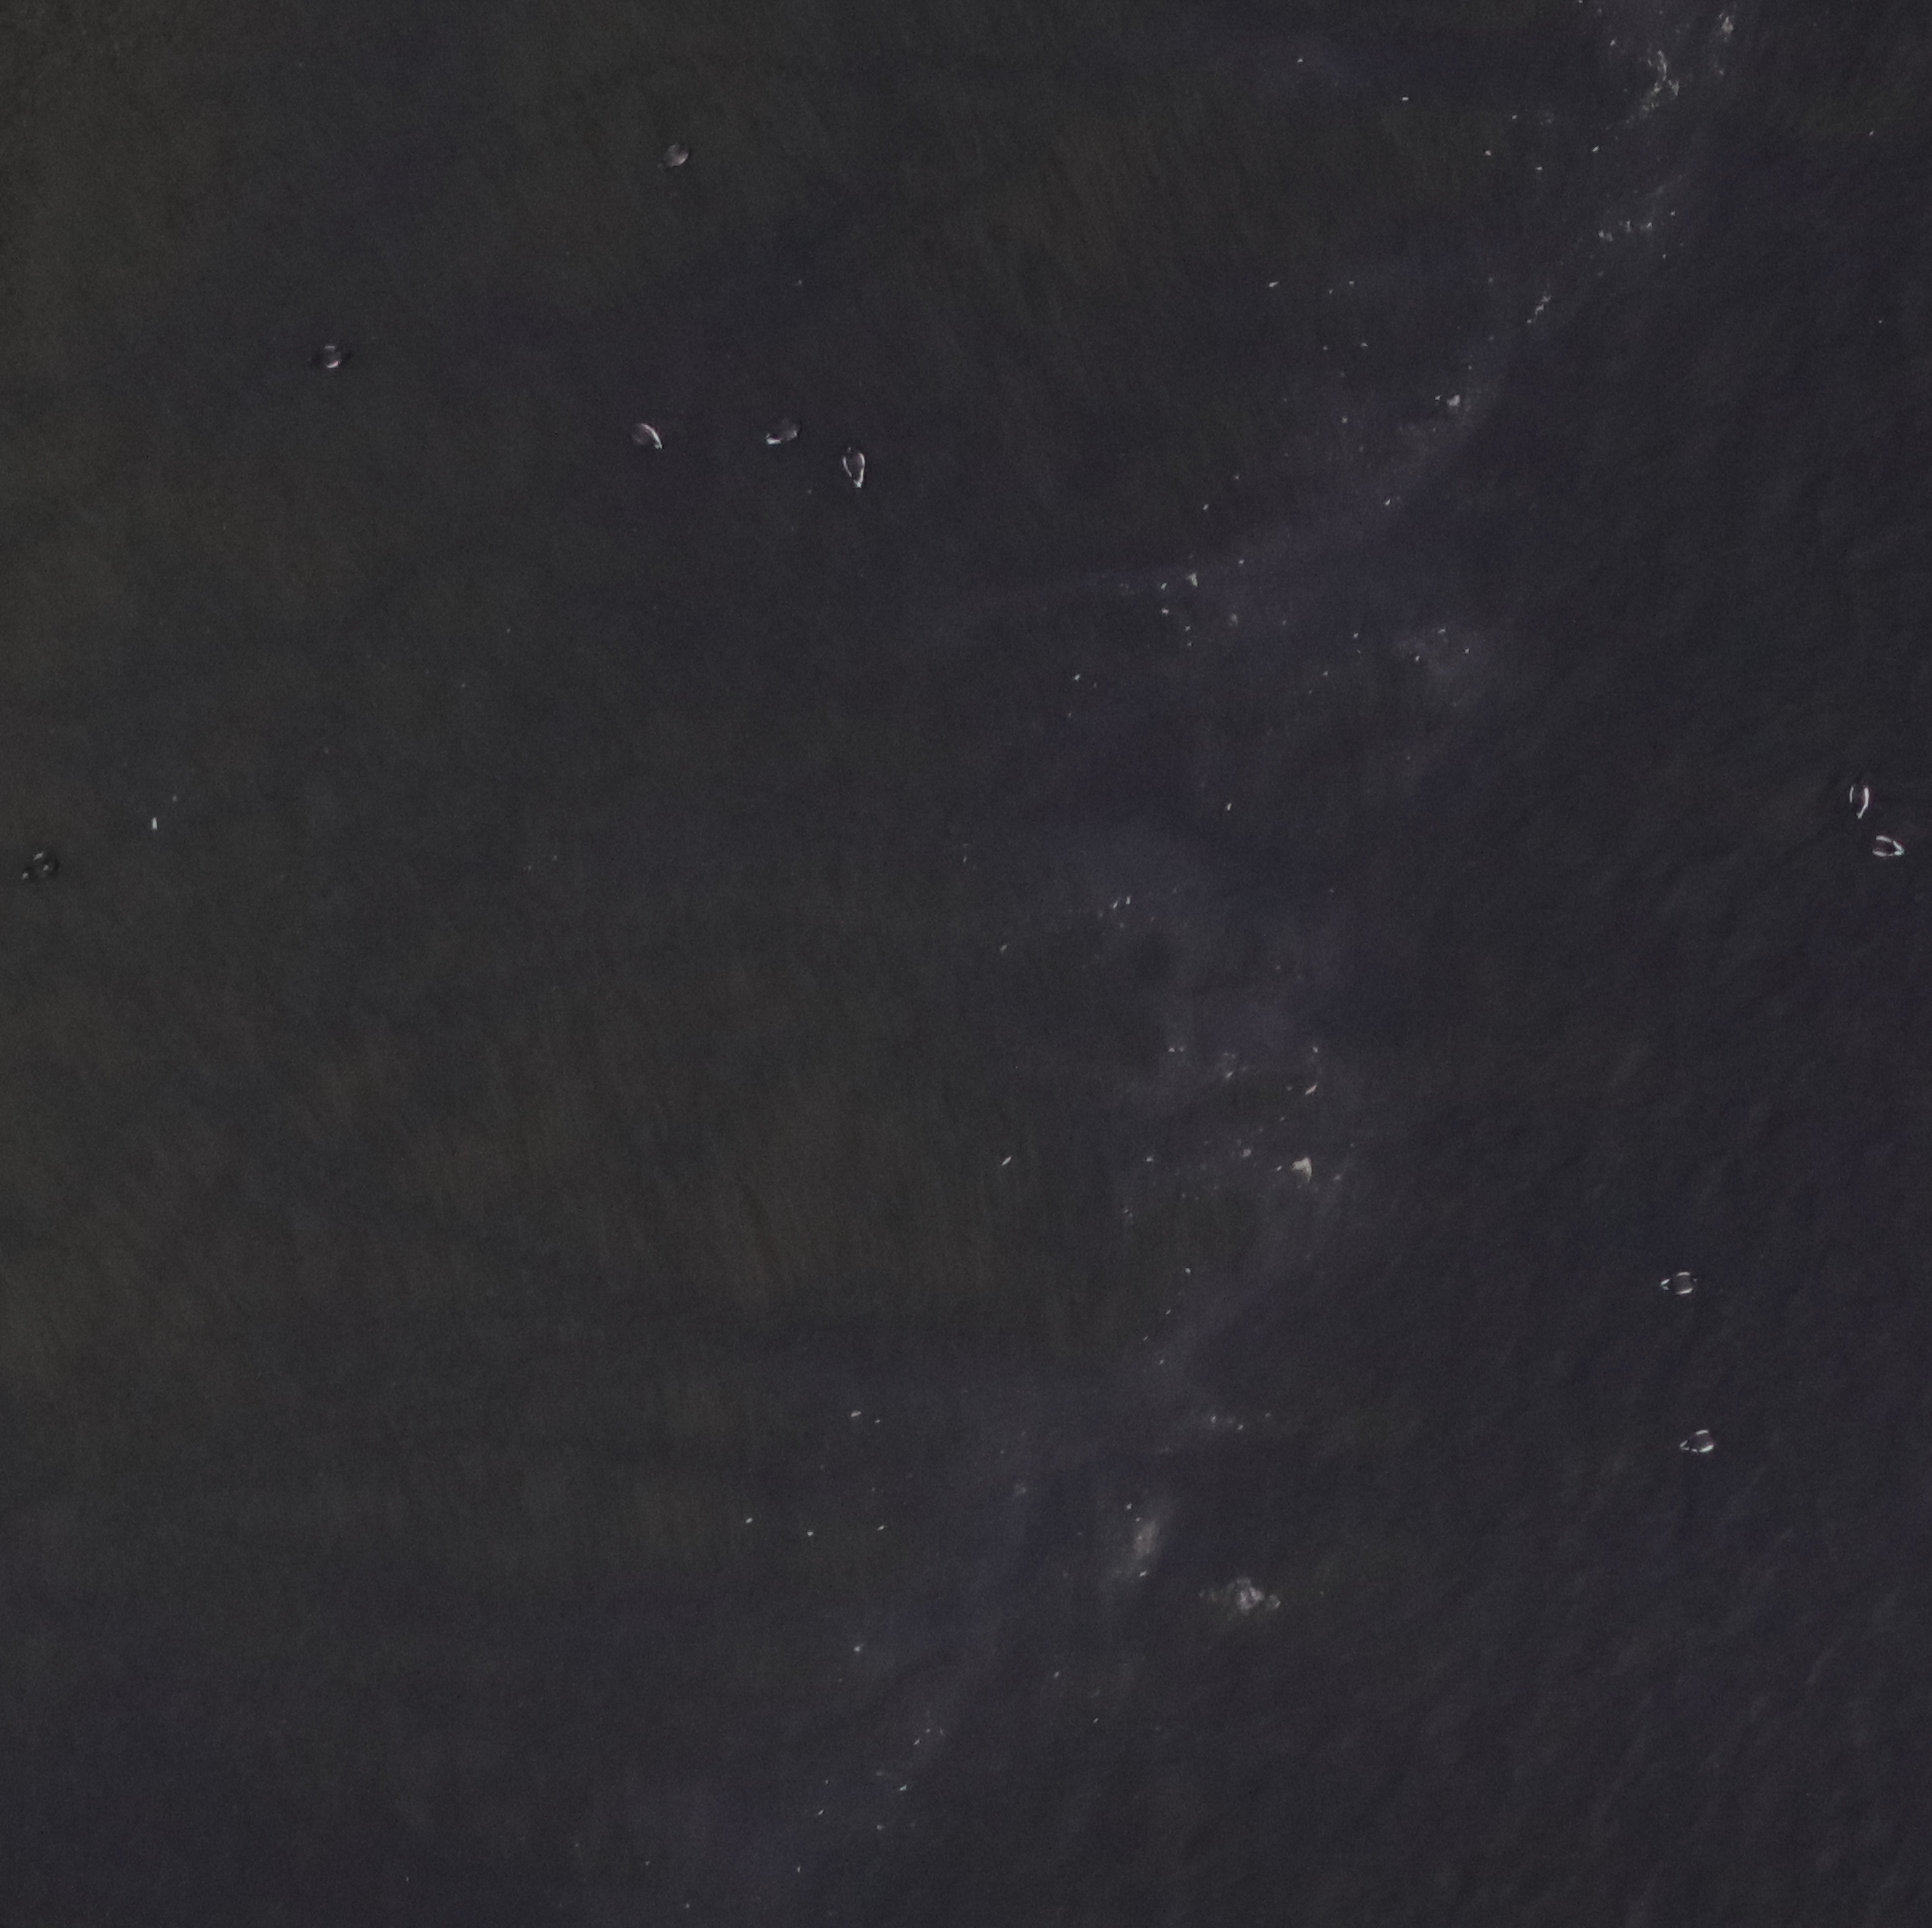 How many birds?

10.